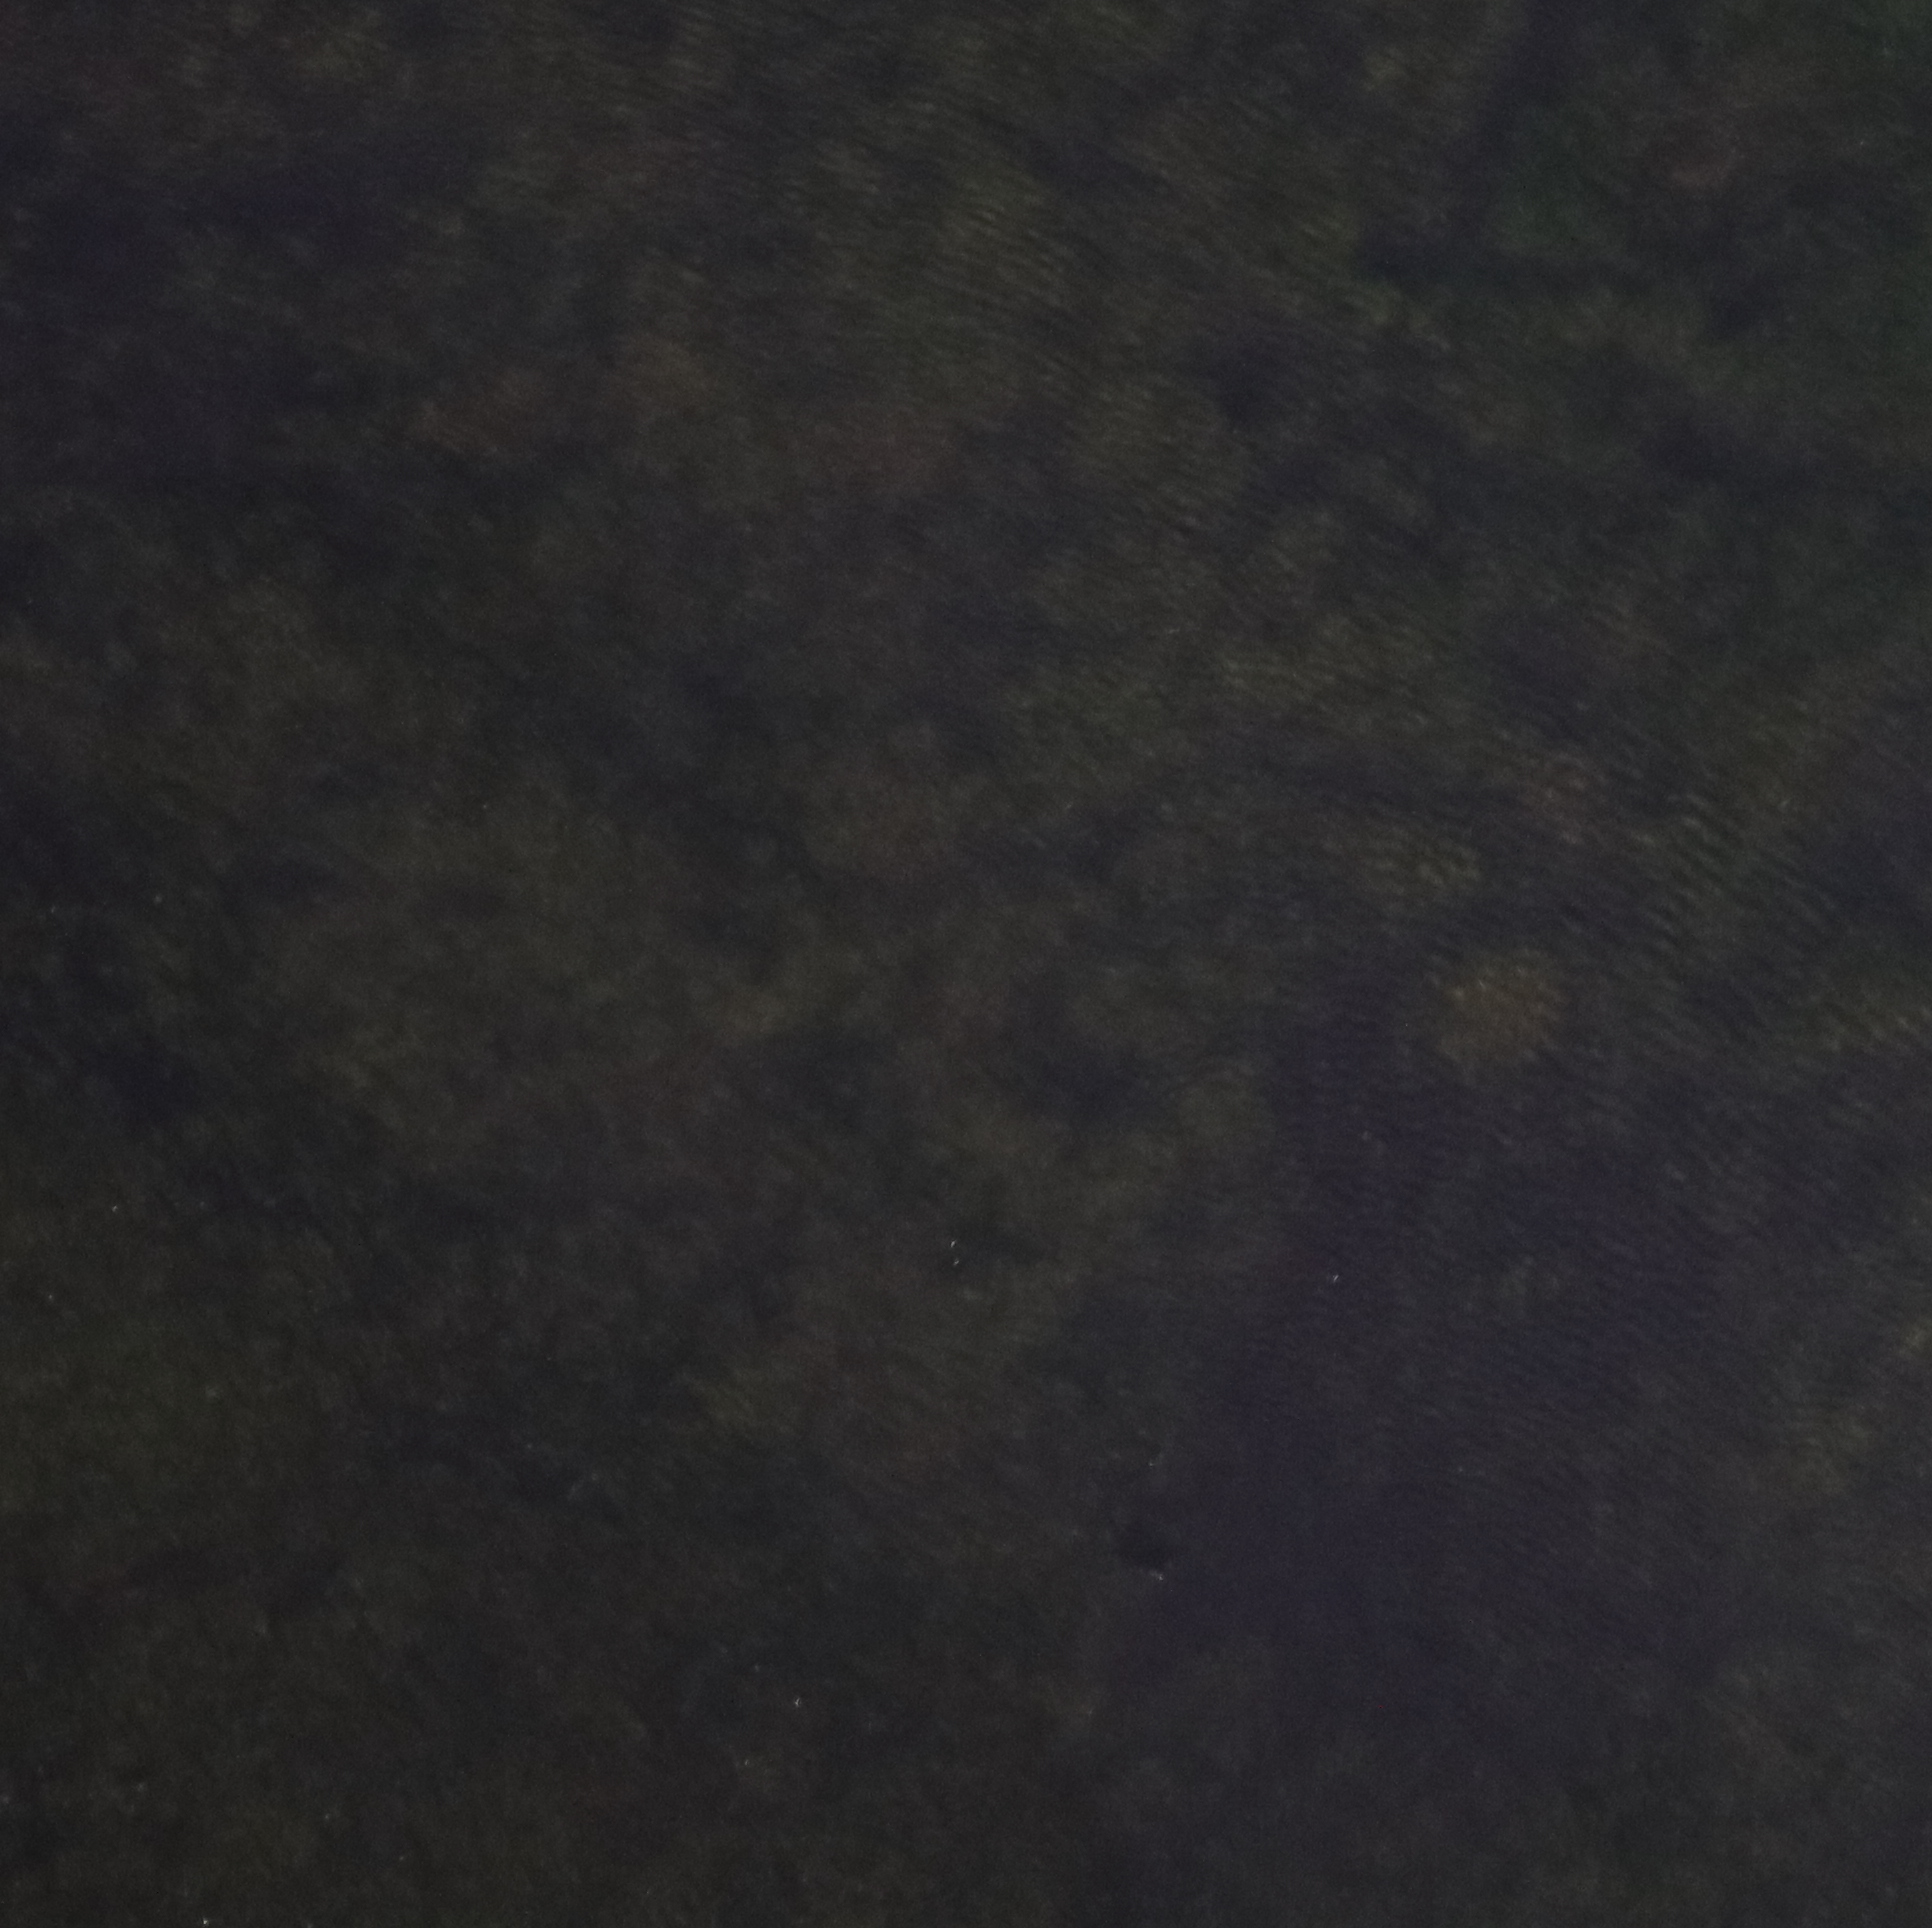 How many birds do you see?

0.